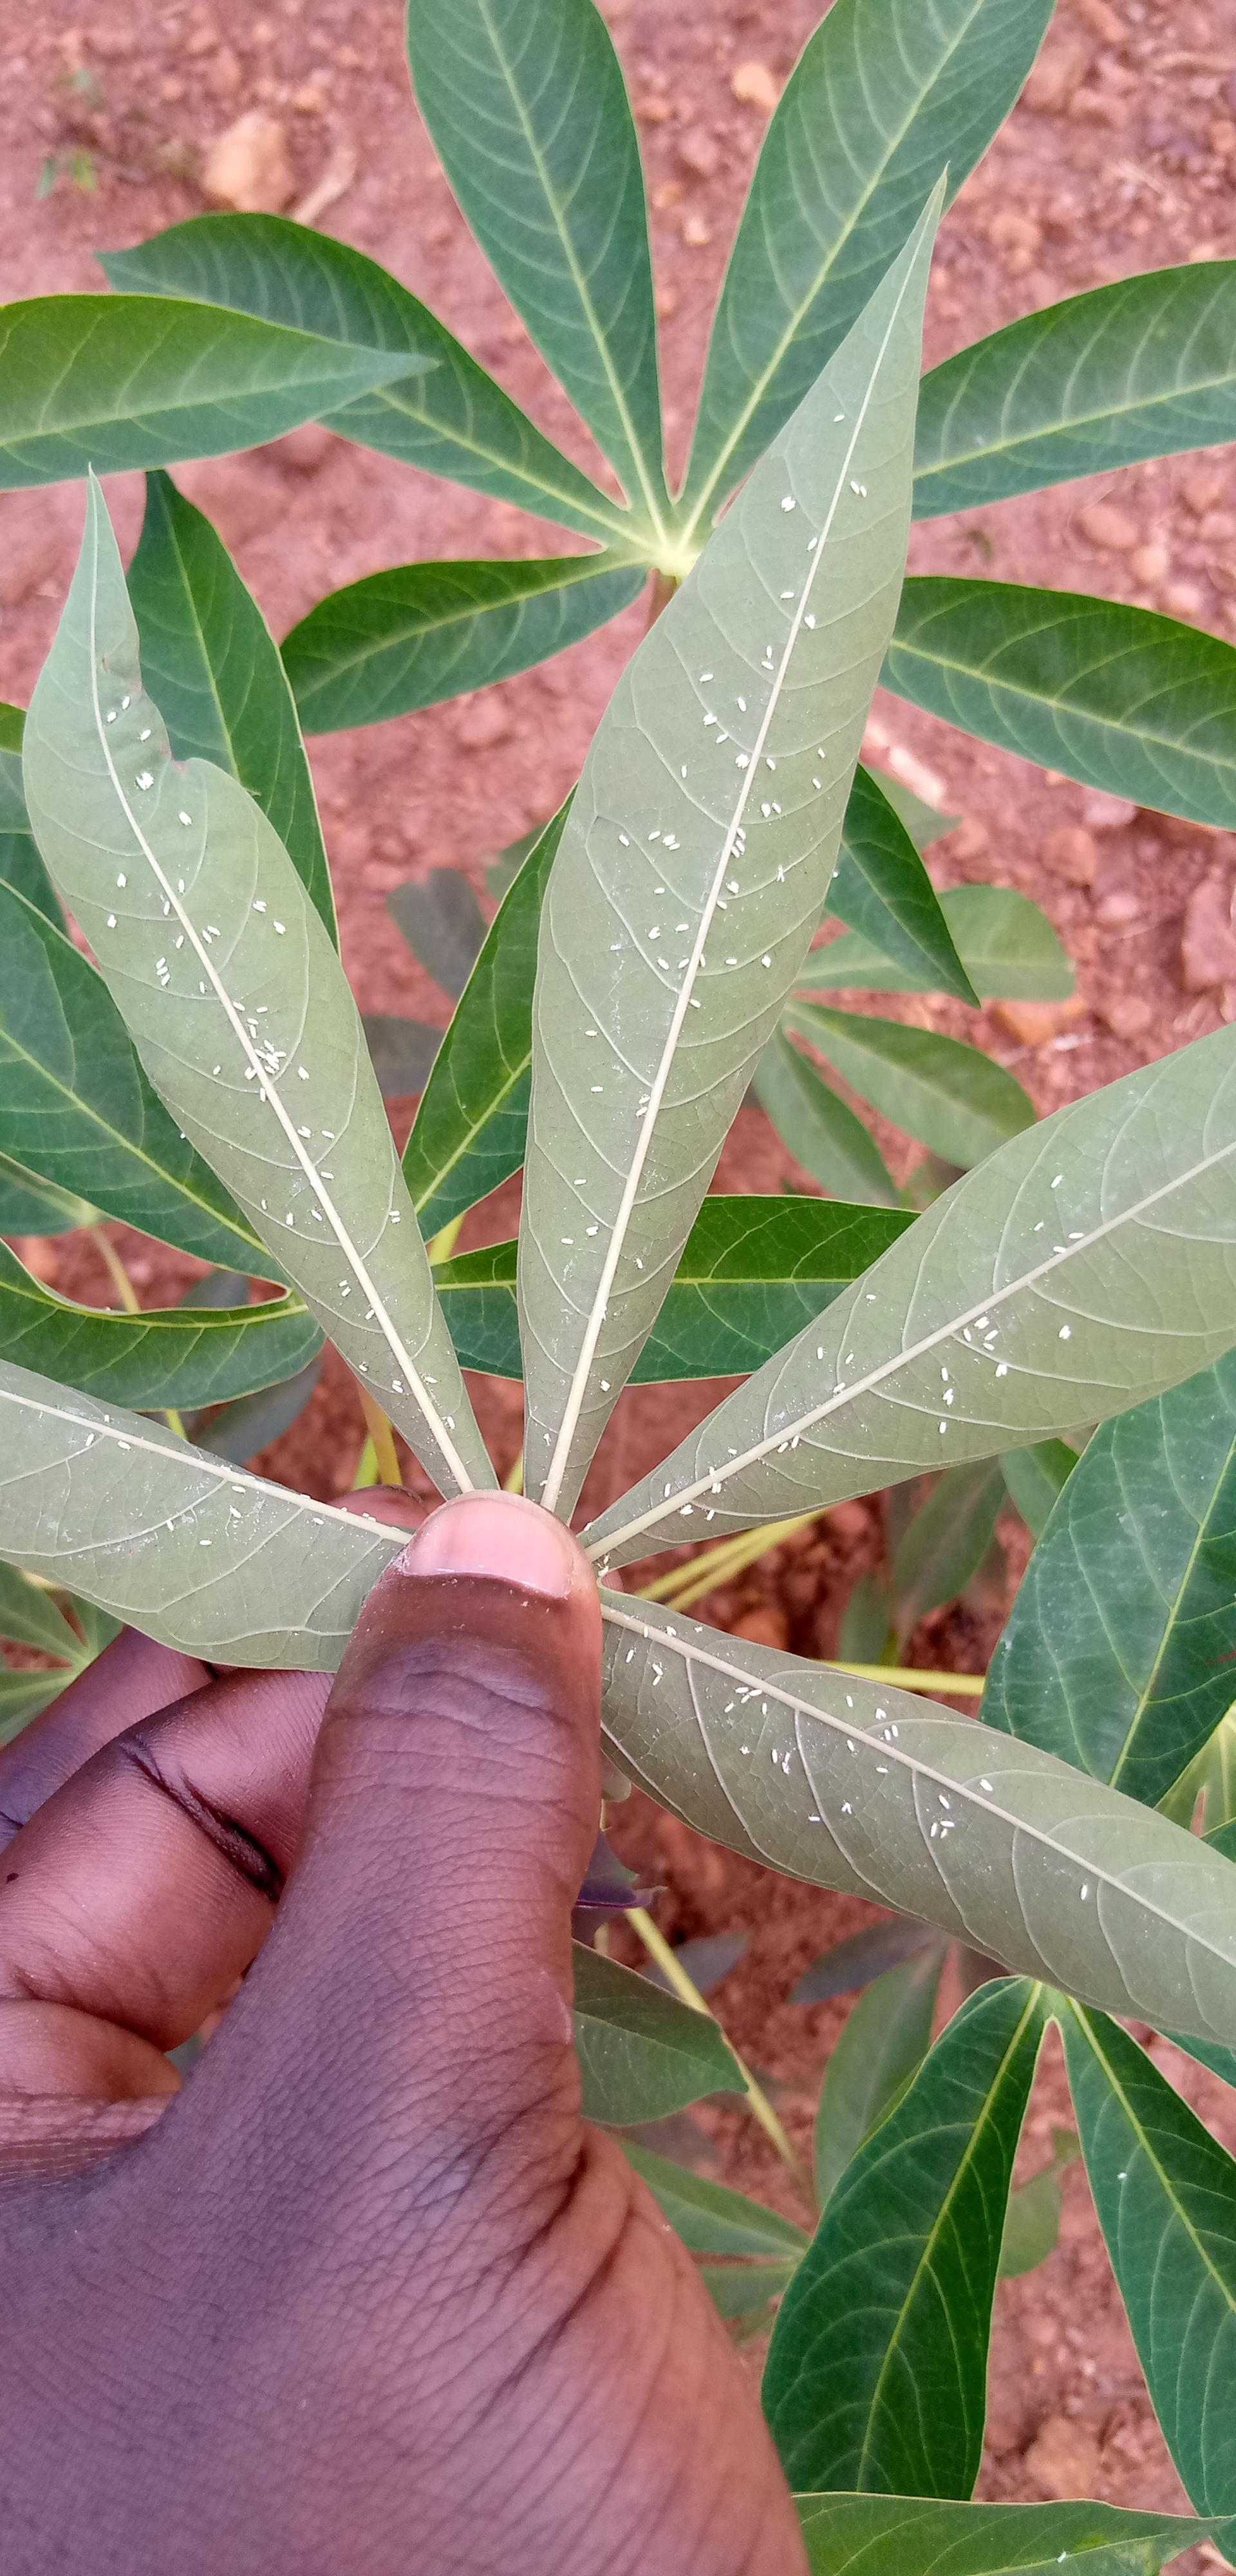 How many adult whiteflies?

193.